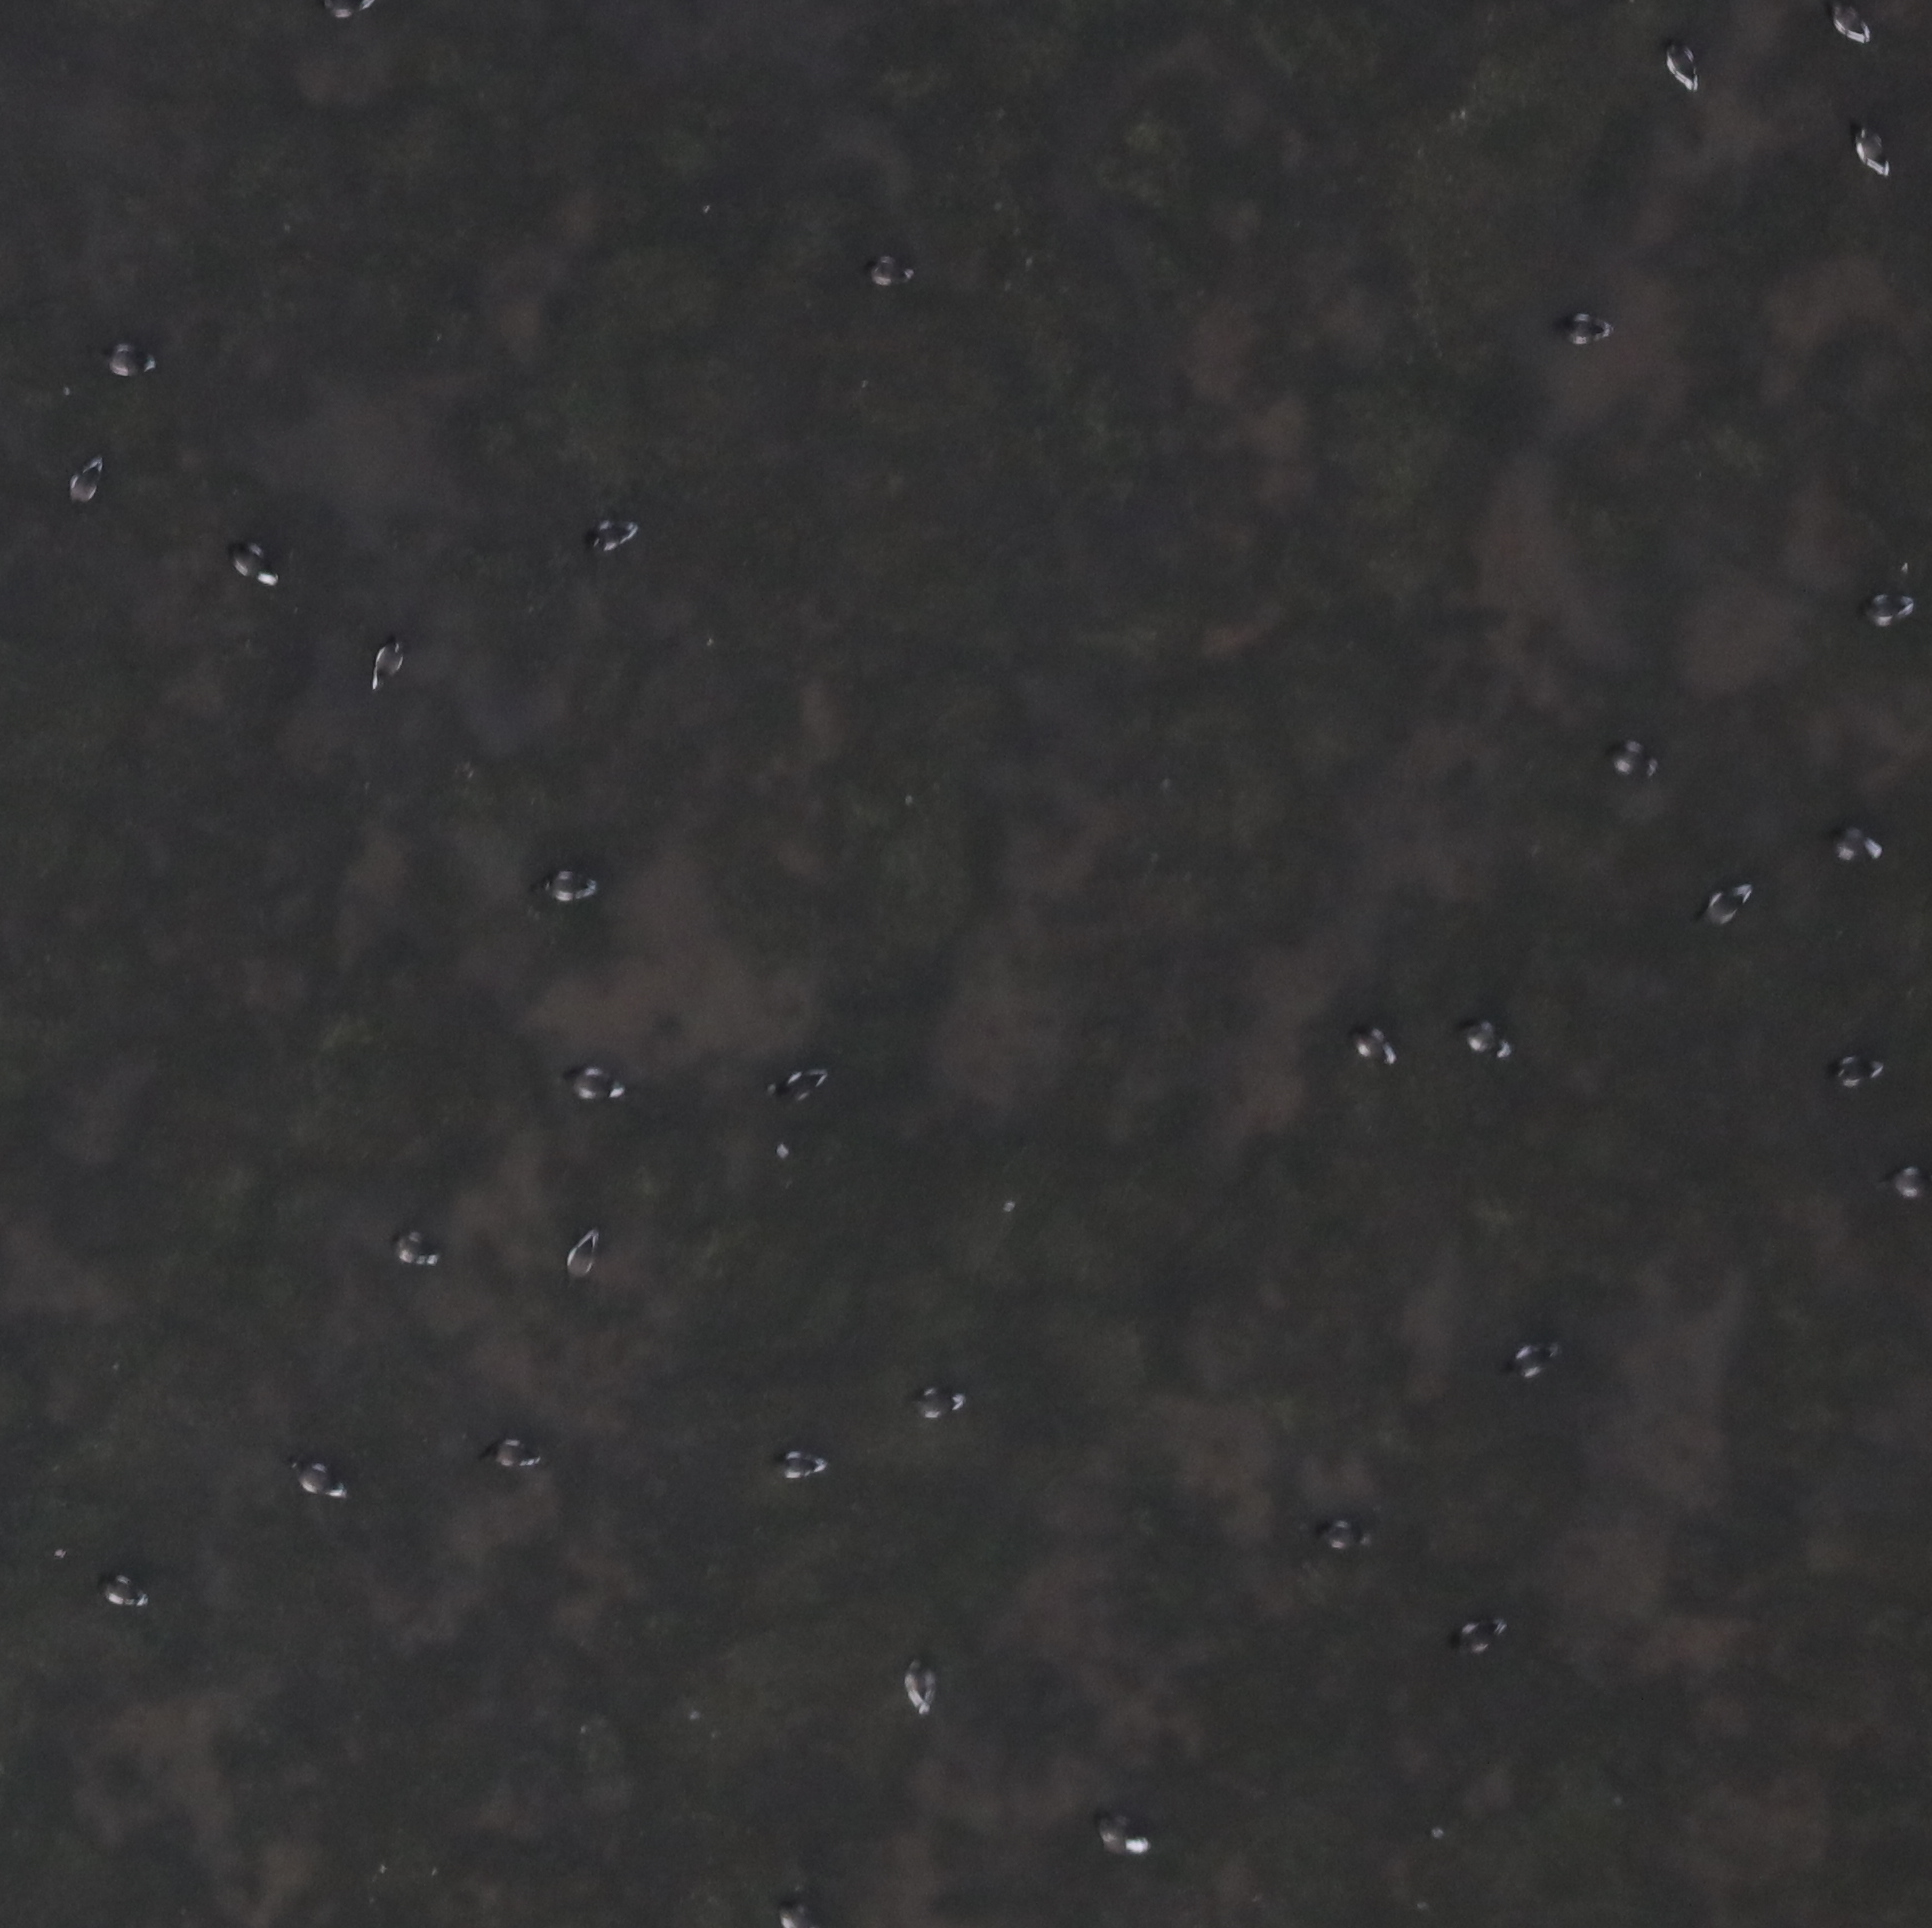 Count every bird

35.